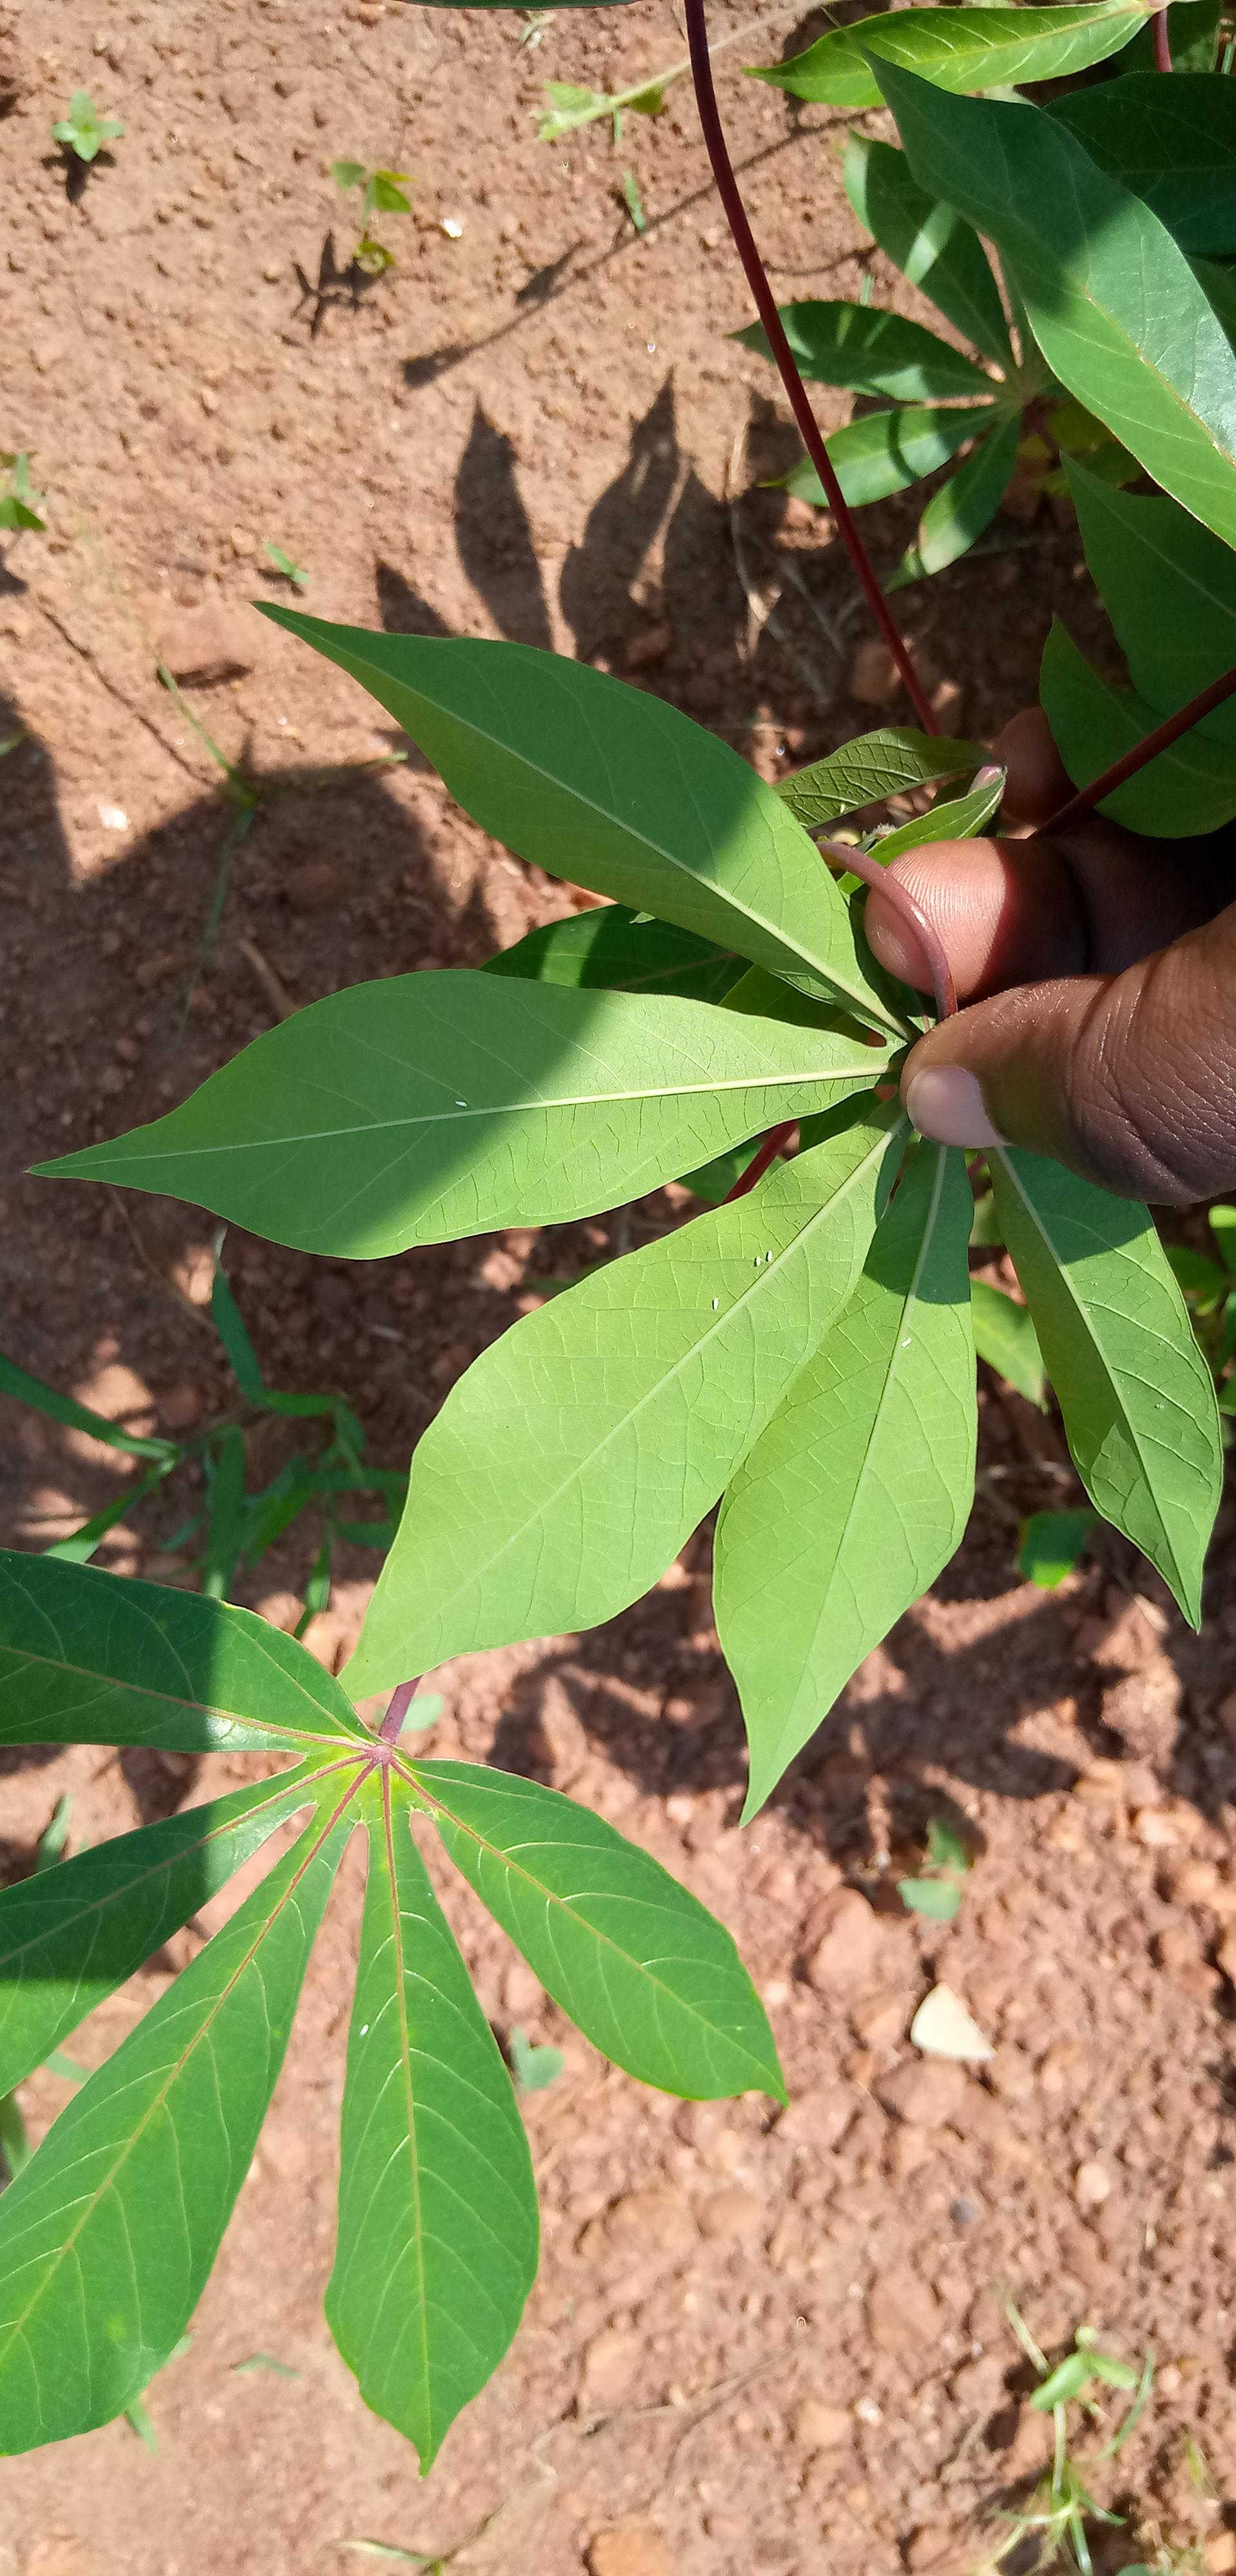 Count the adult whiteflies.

5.